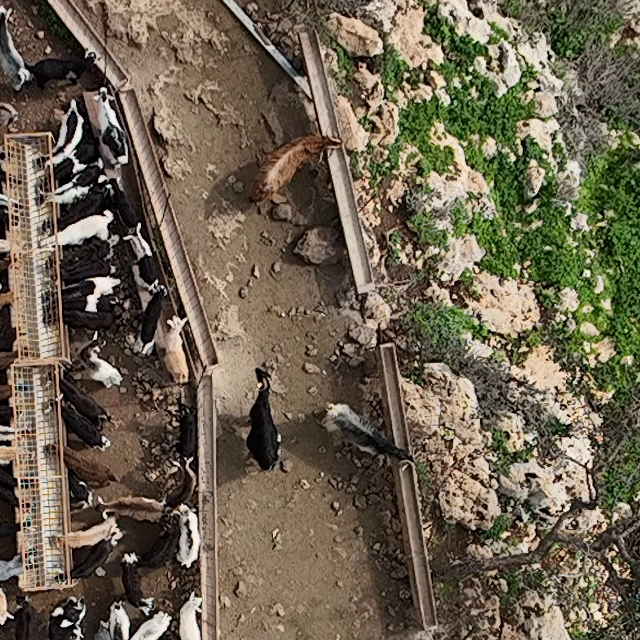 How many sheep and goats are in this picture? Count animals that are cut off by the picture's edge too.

60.